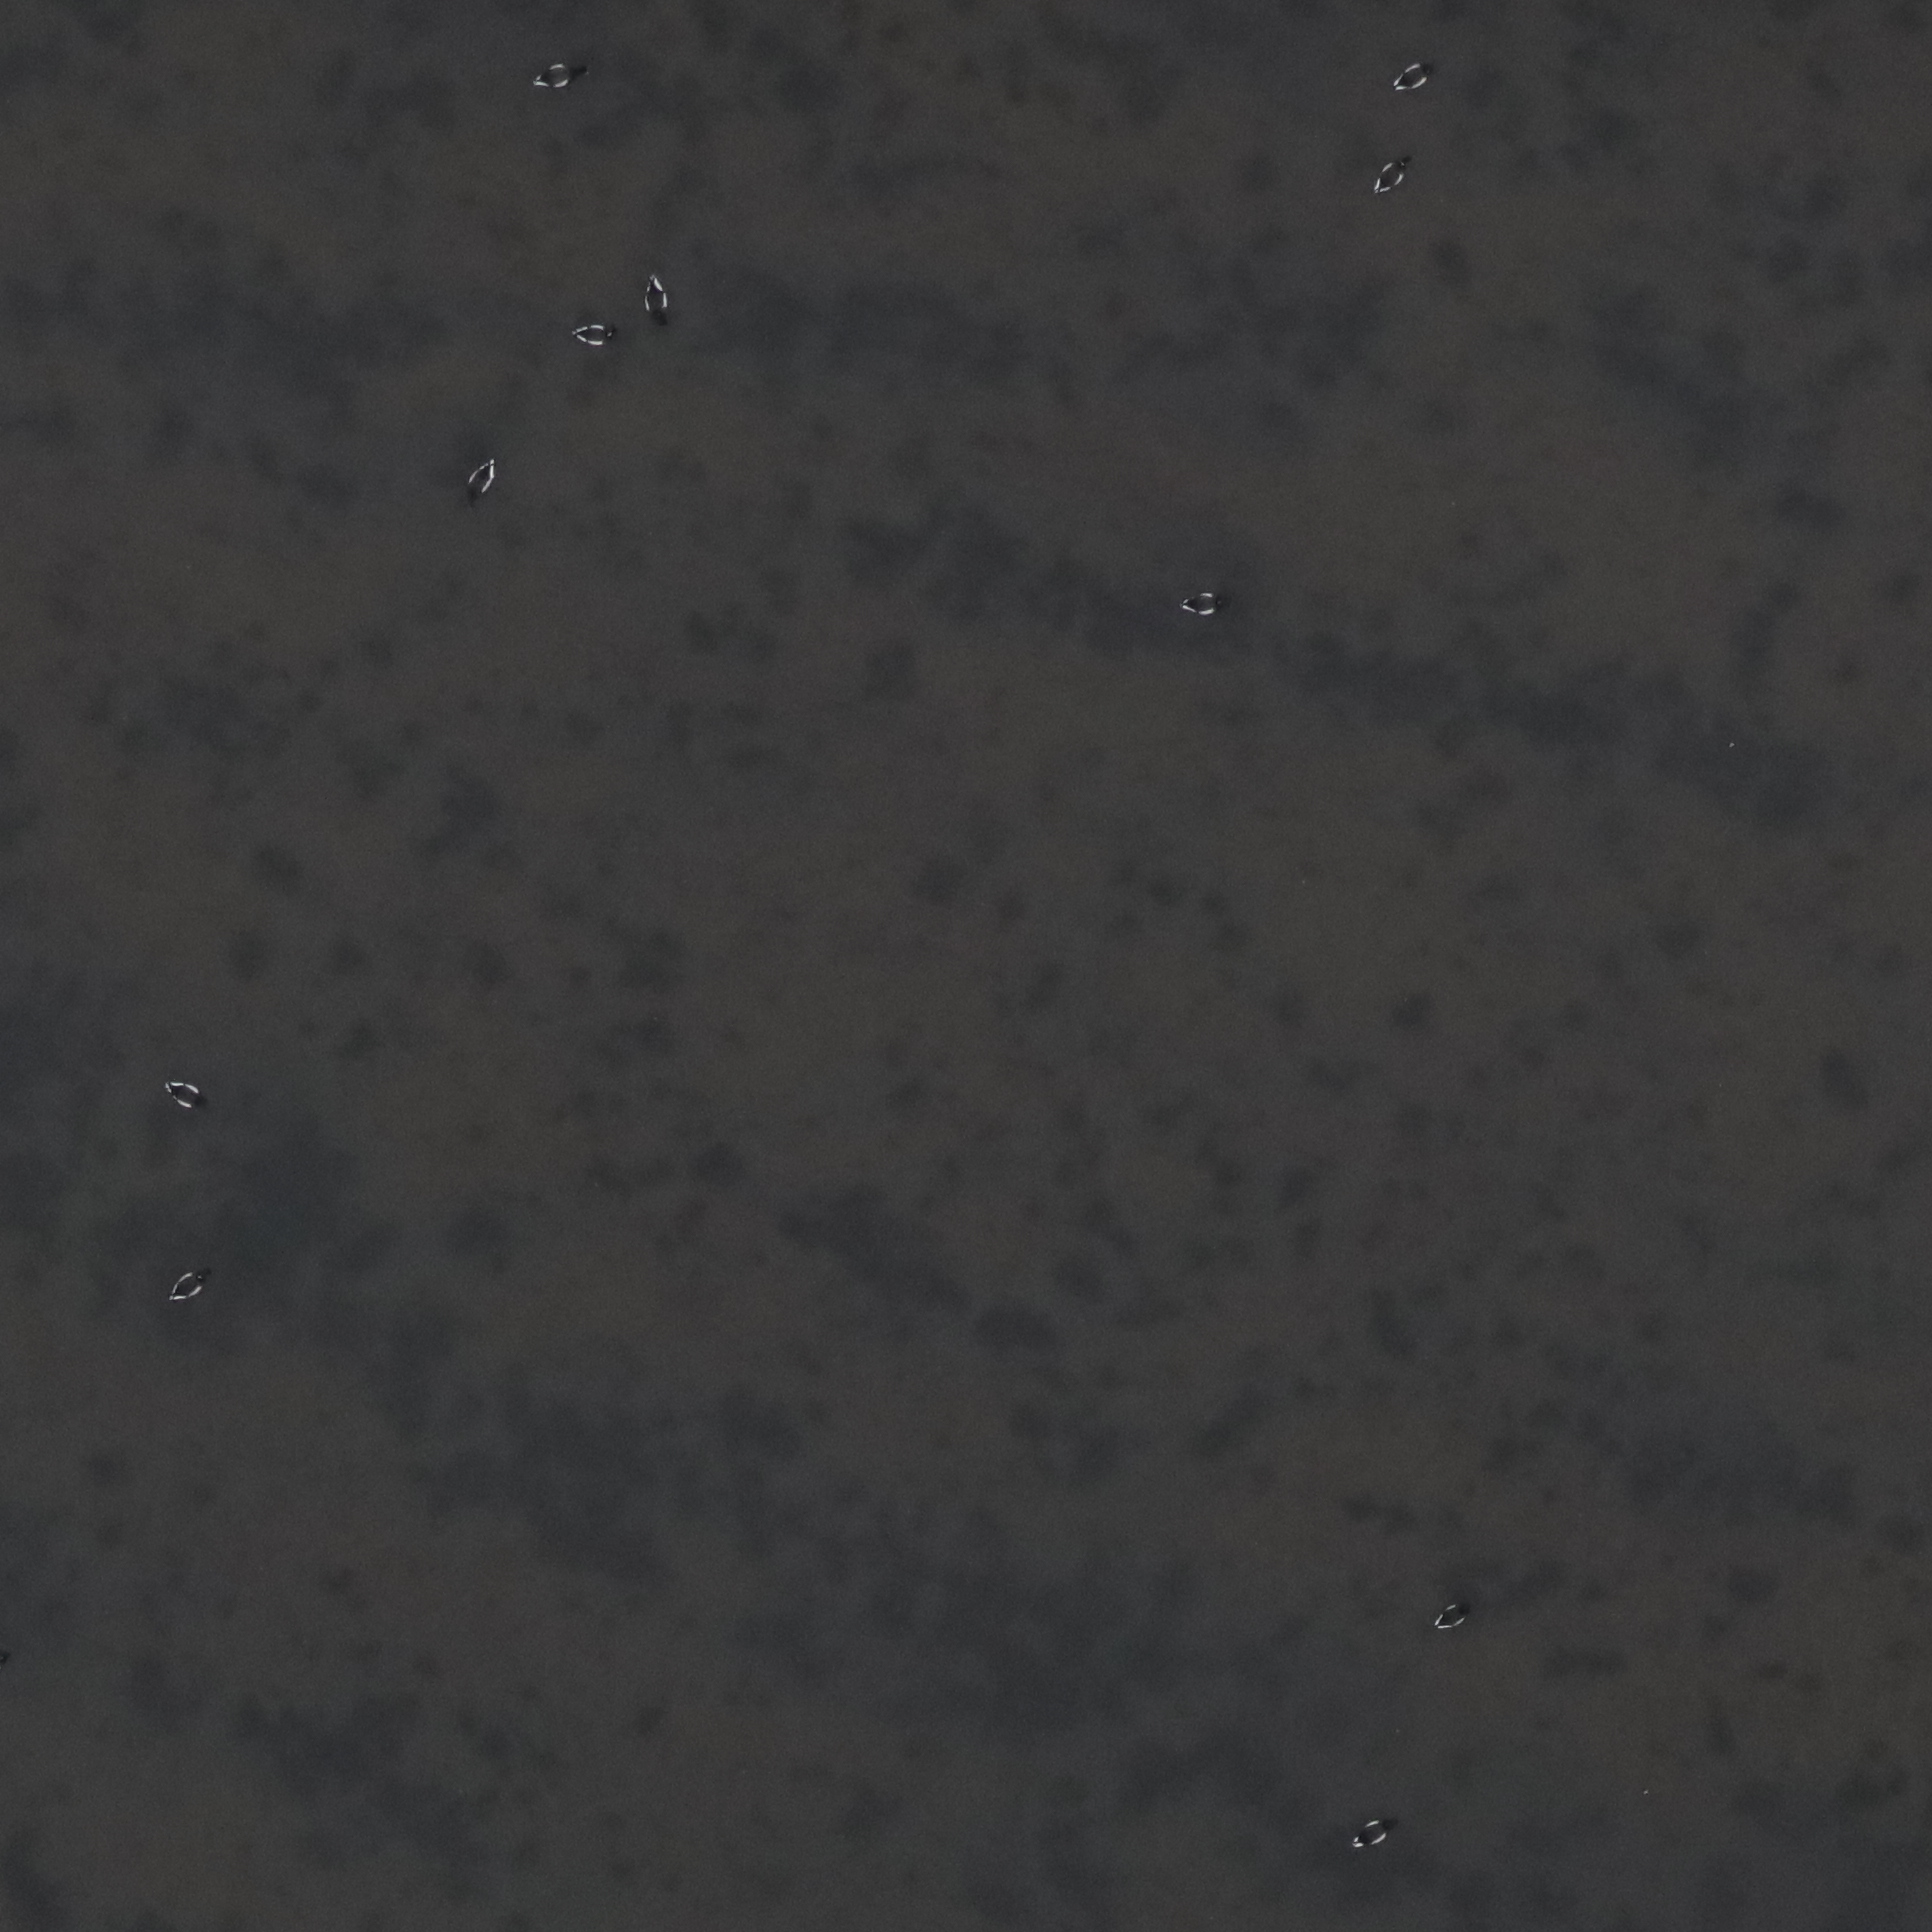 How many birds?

11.